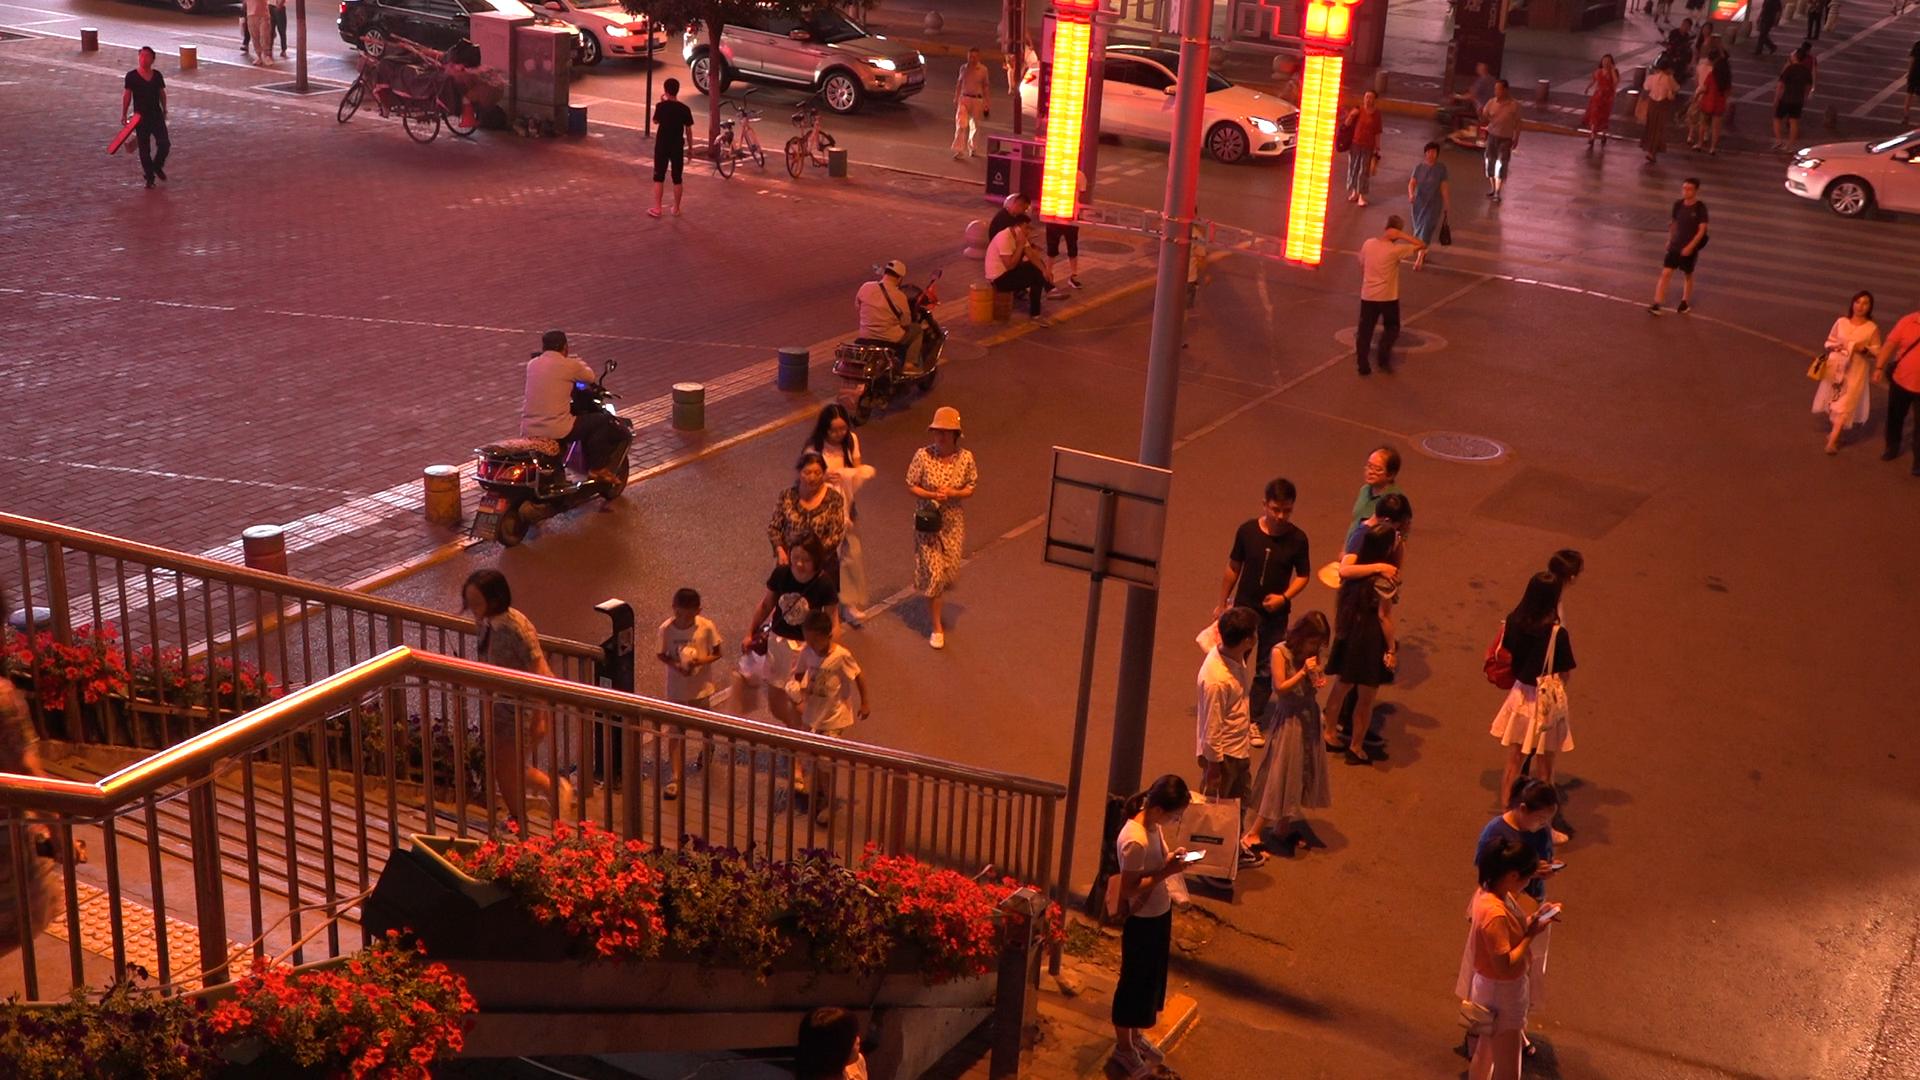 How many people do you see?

40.